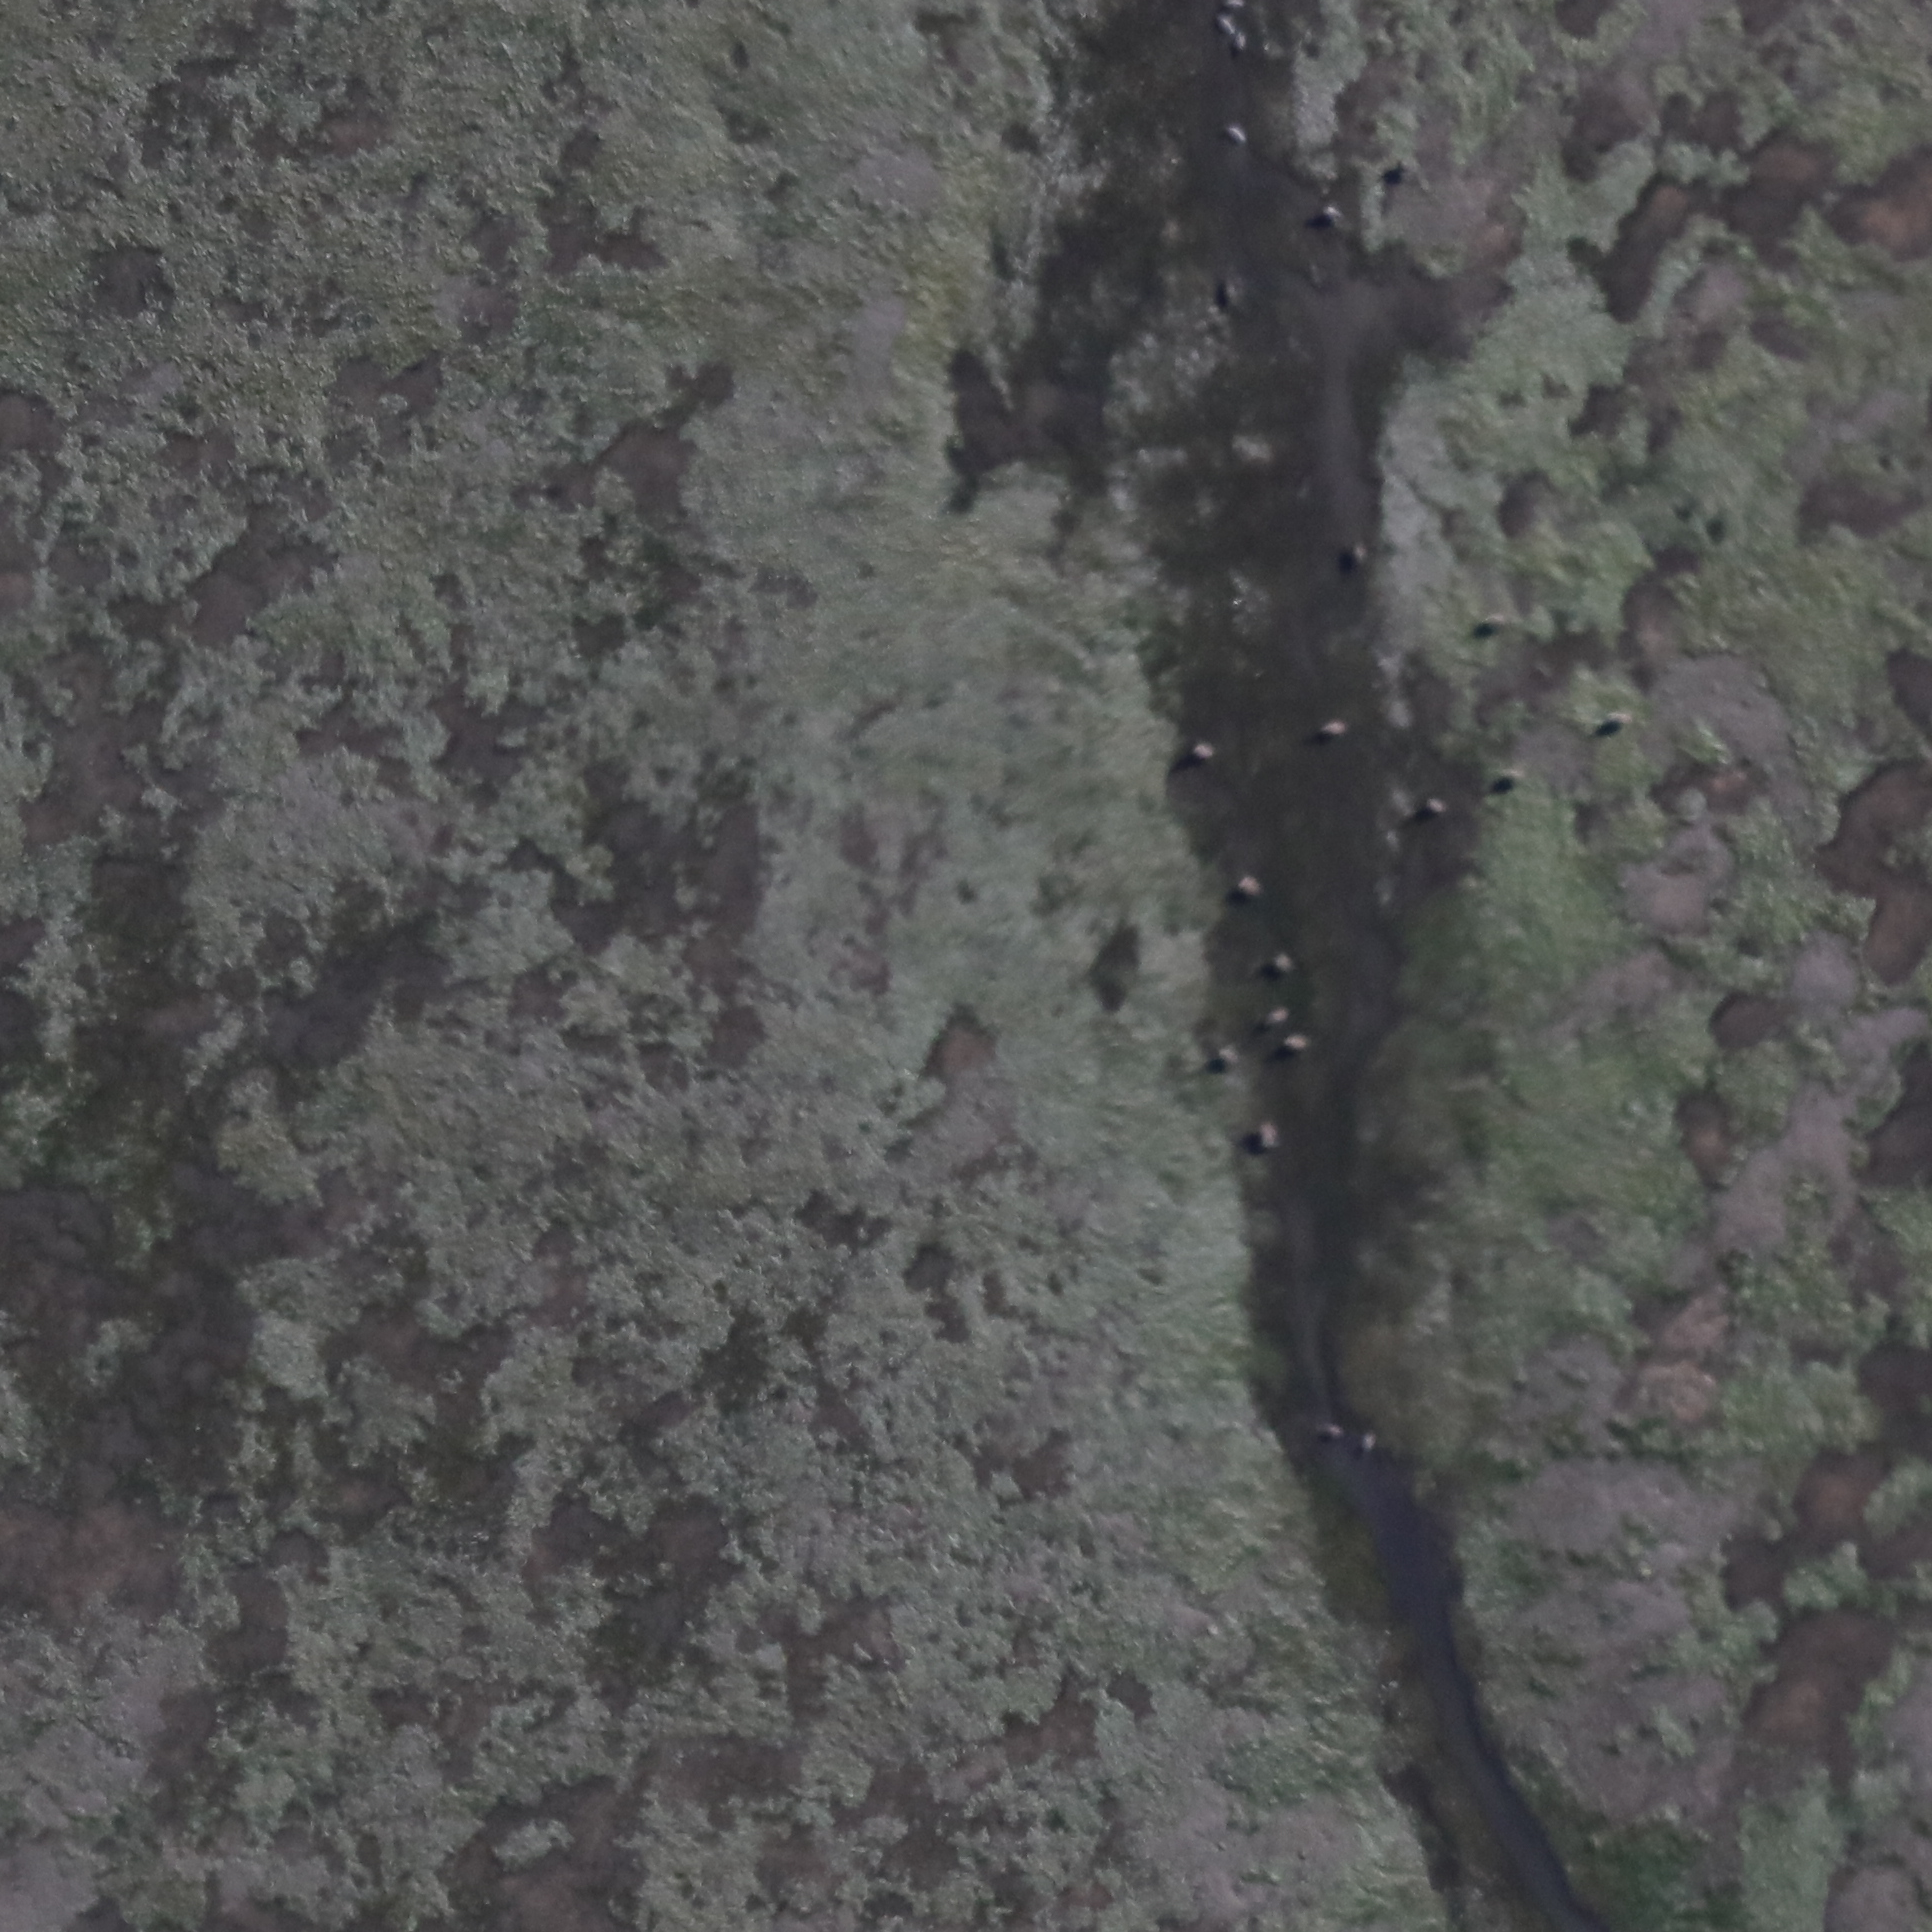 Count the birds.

22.